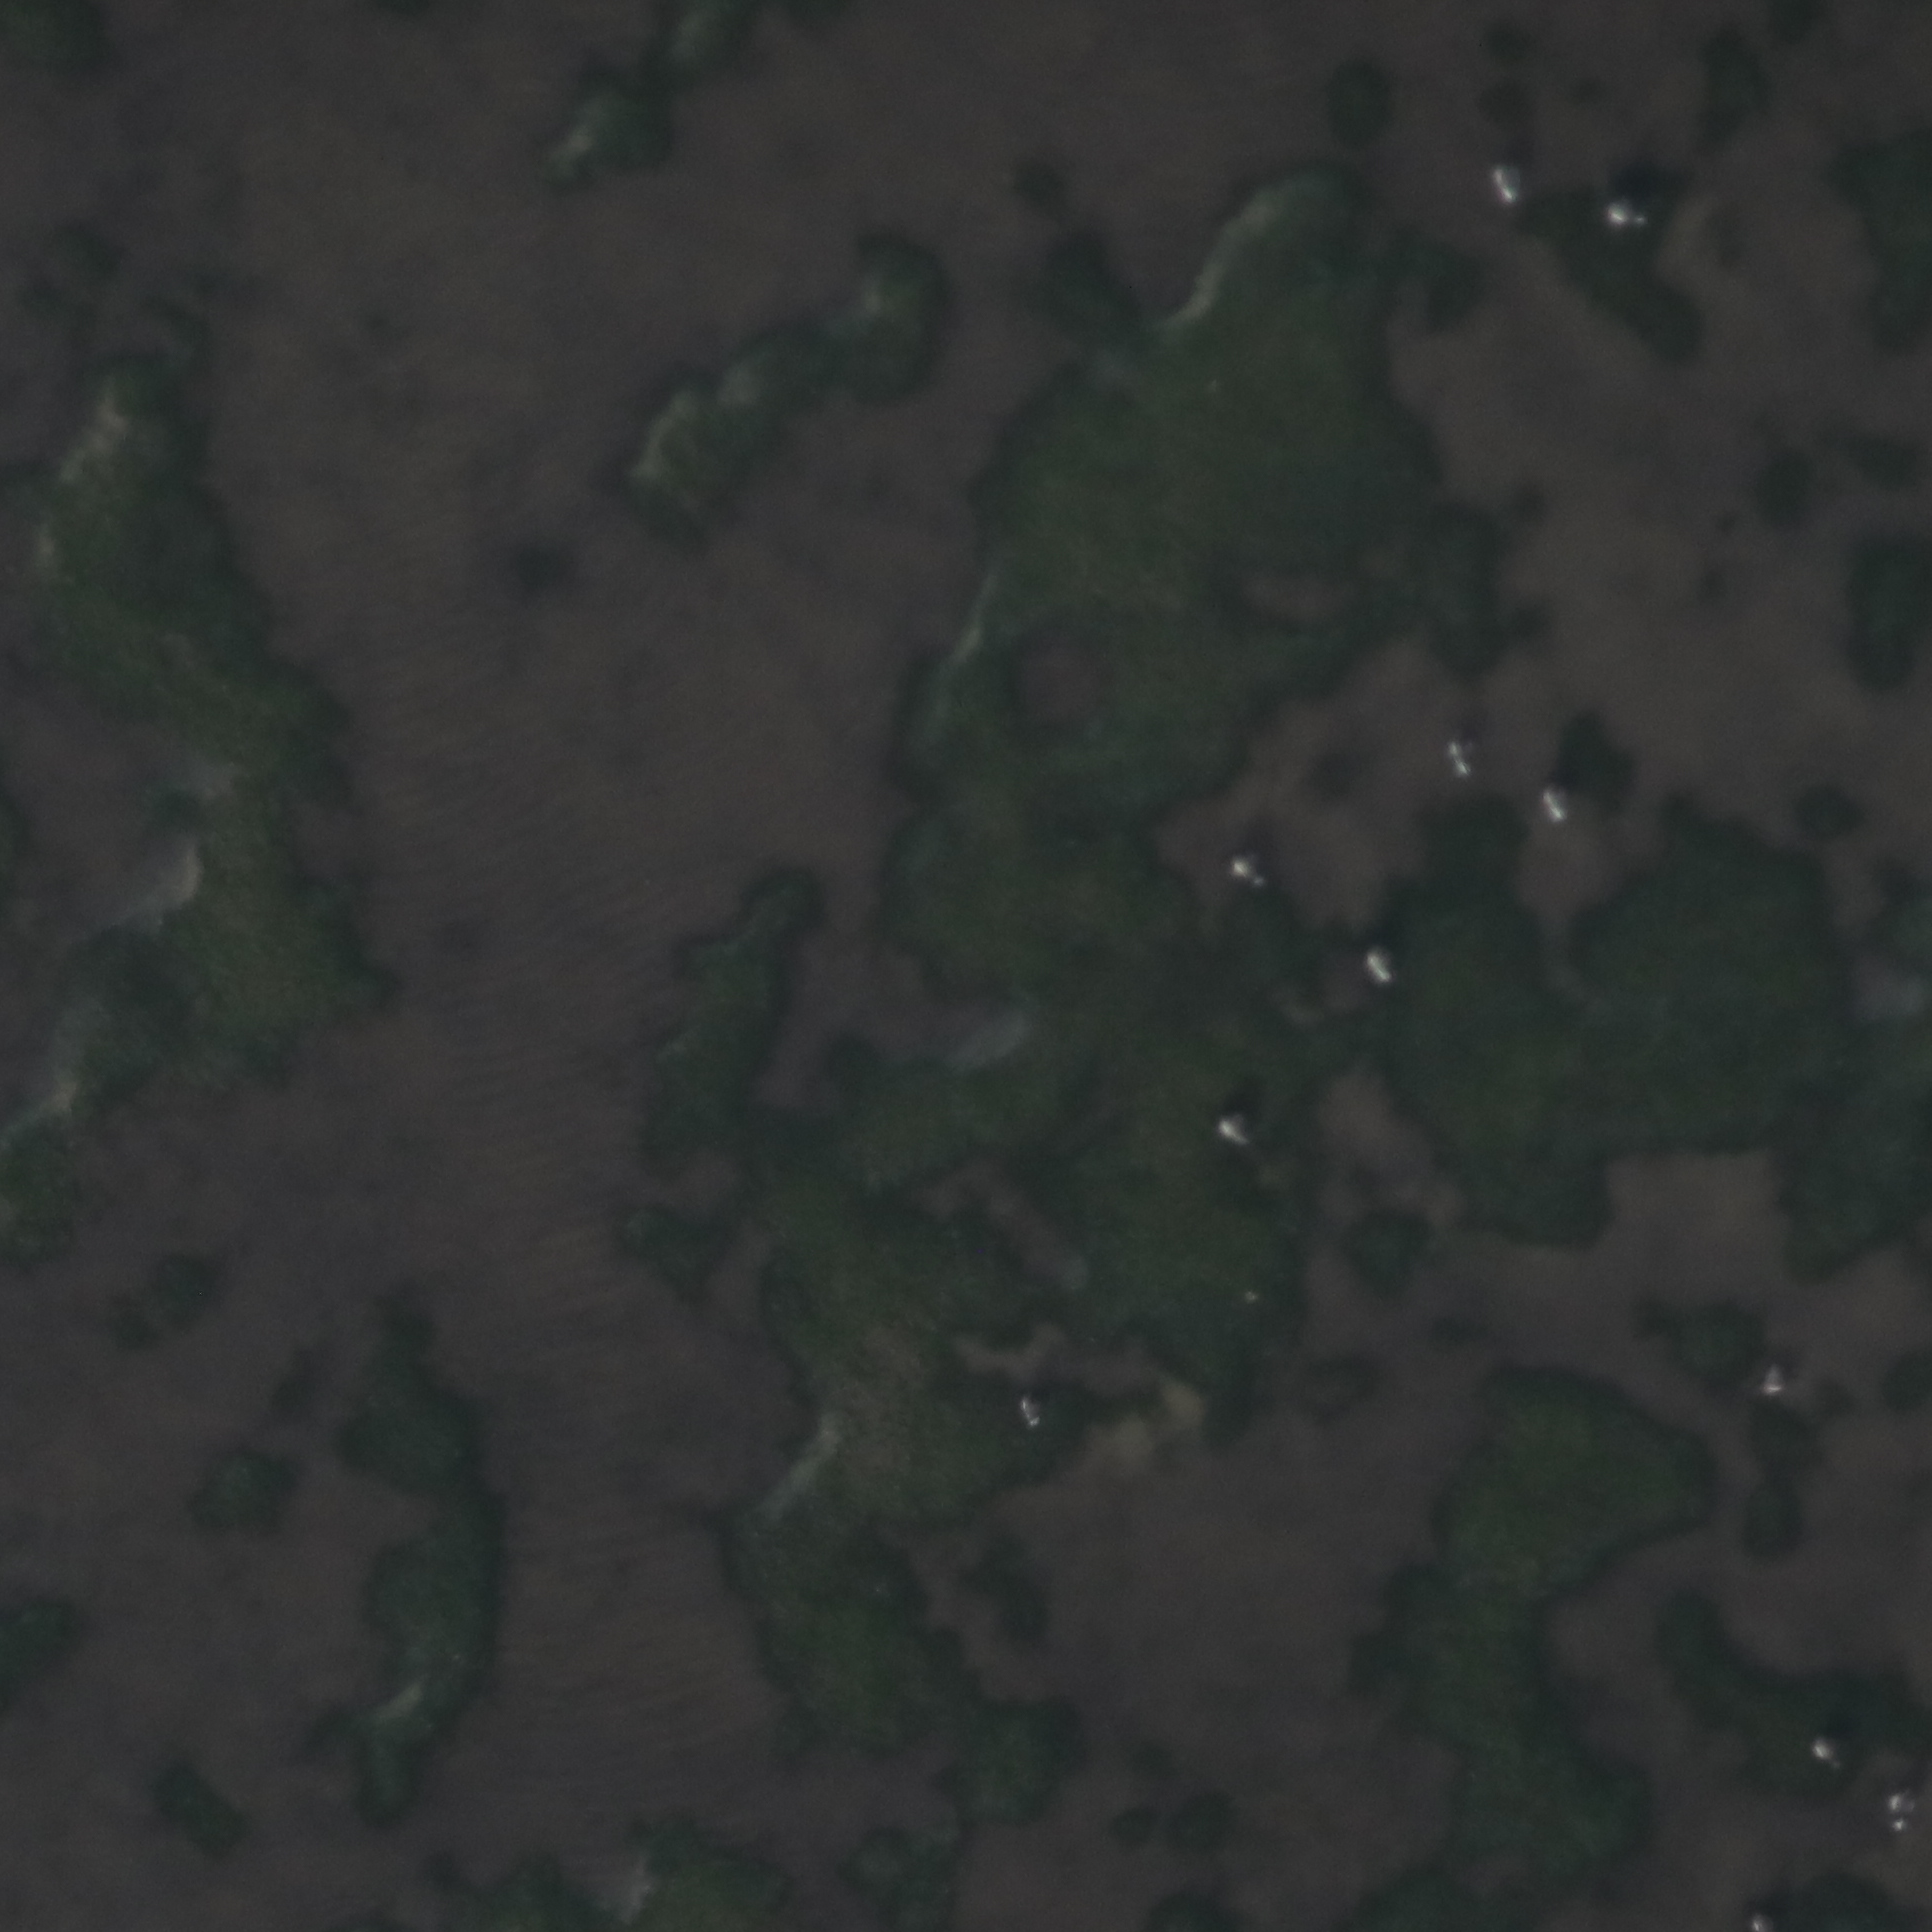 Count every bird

12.